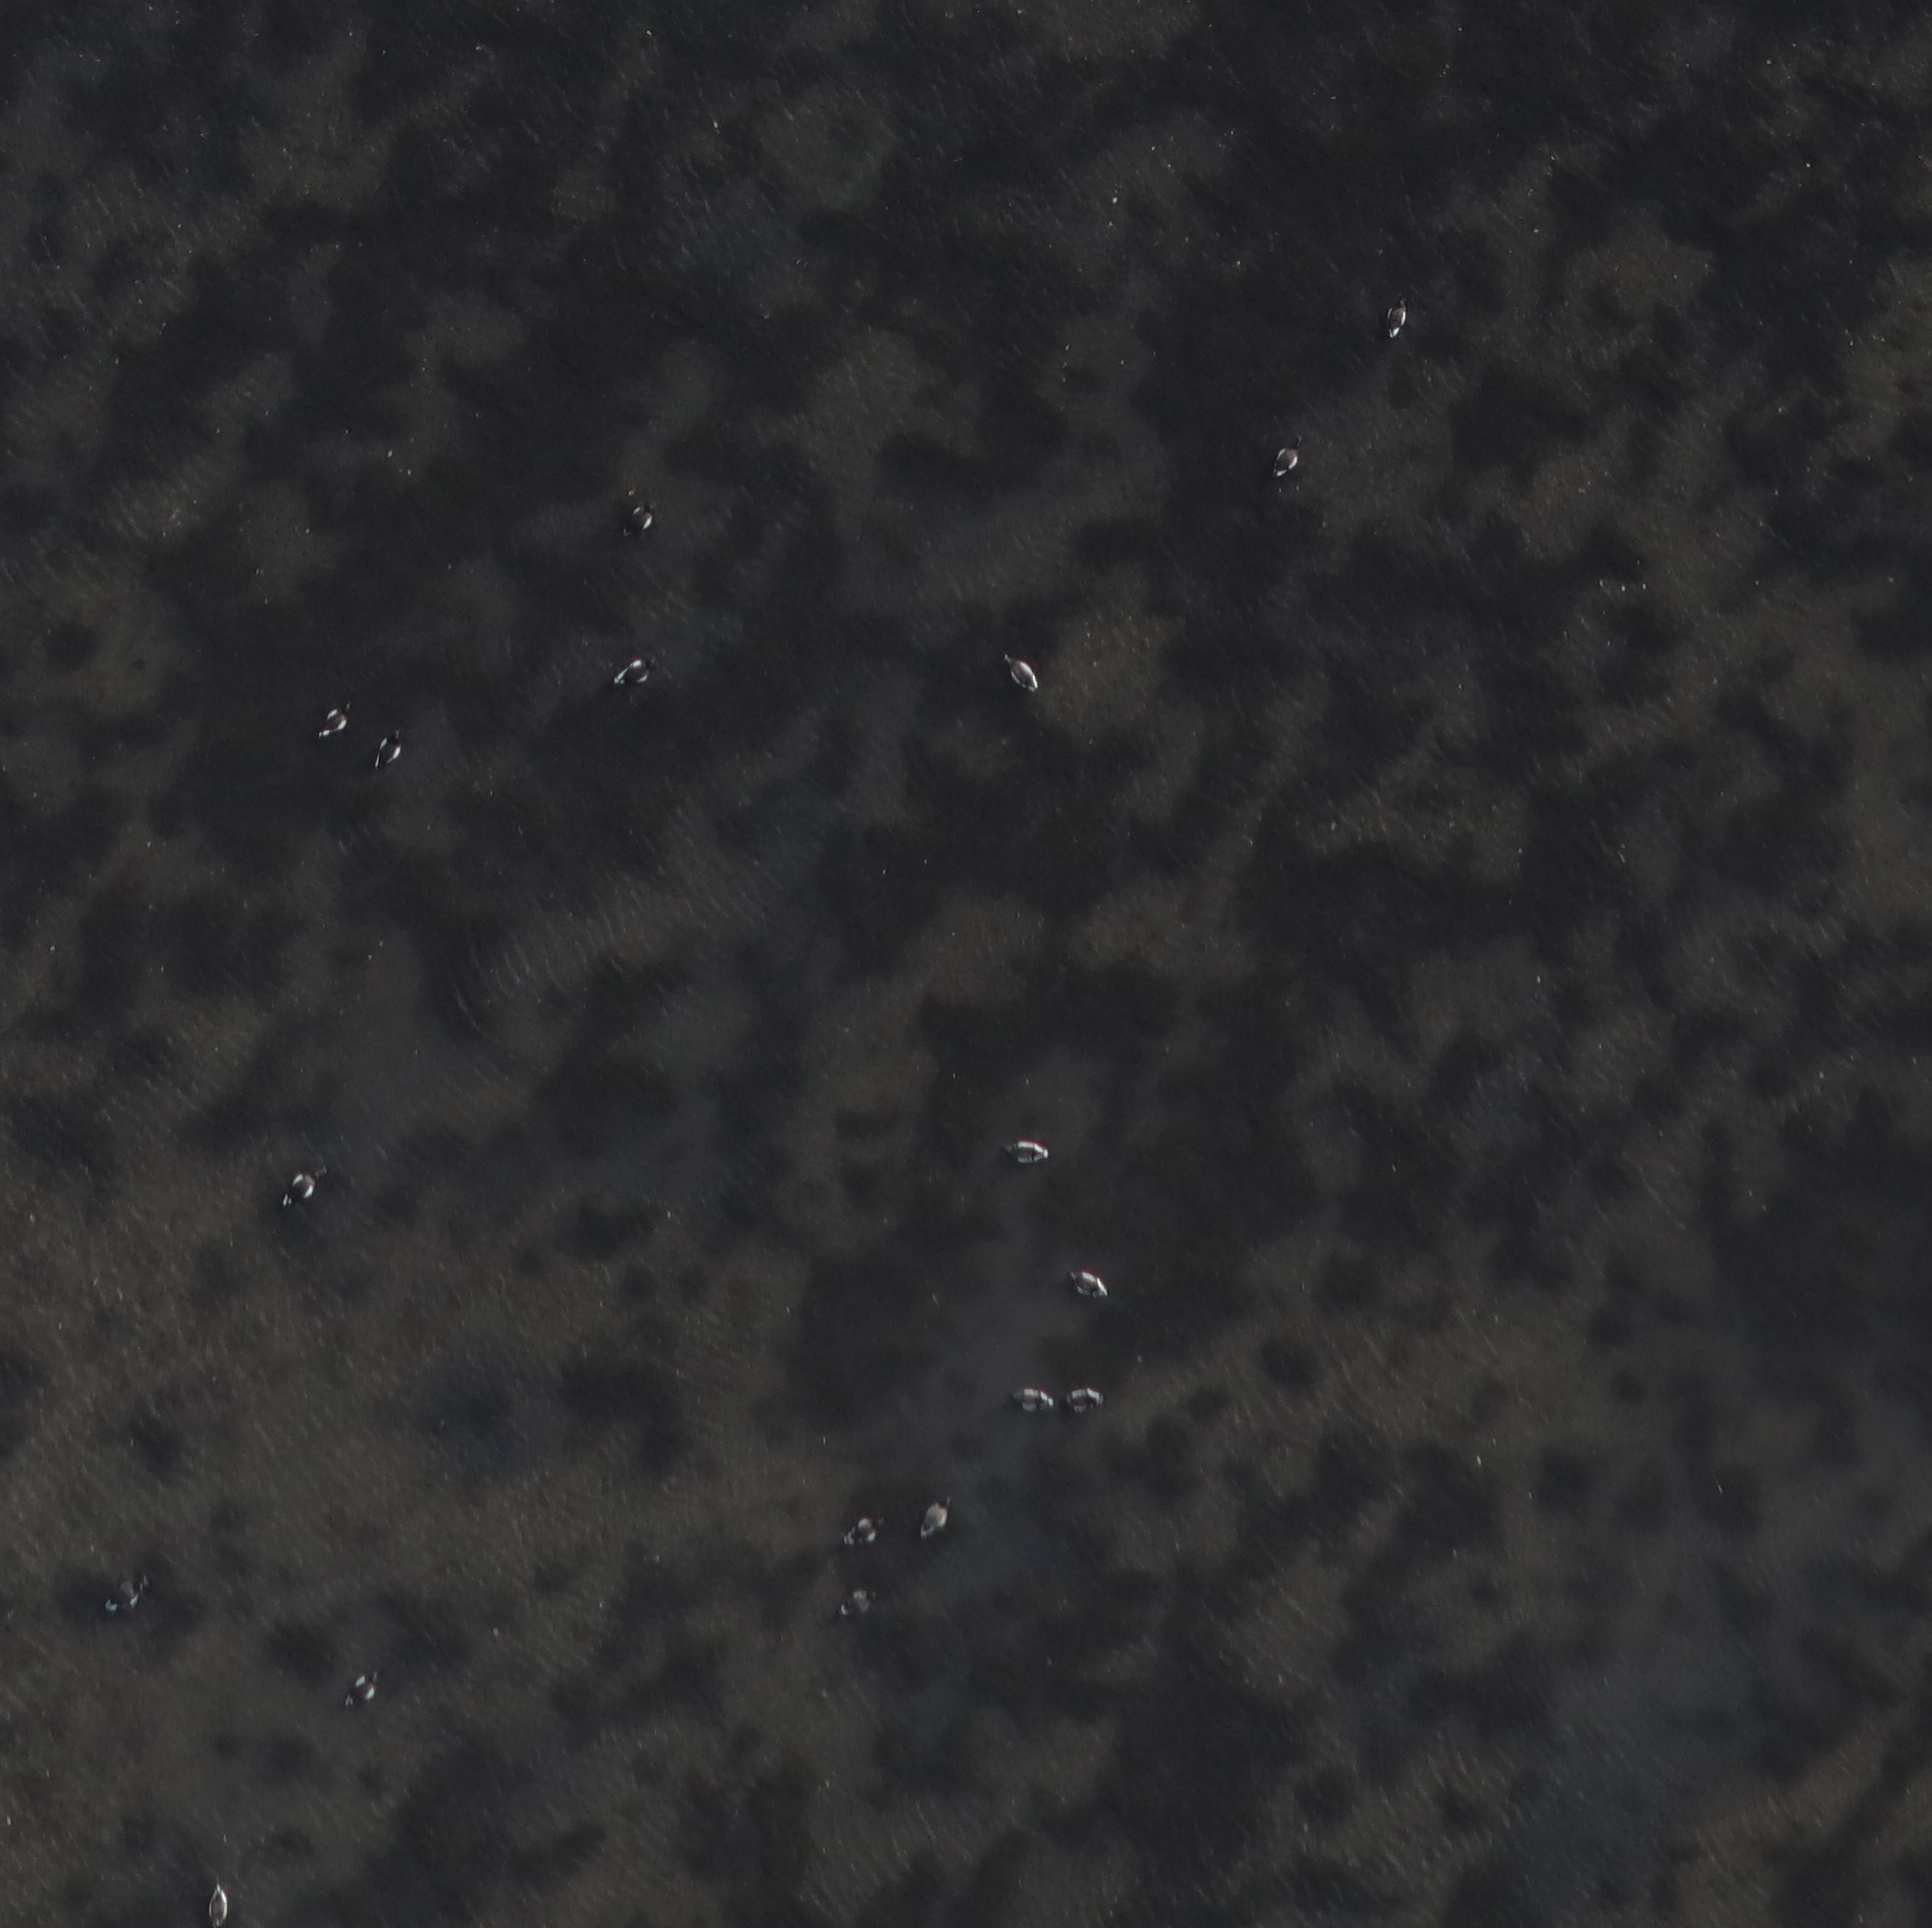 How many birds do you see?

18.